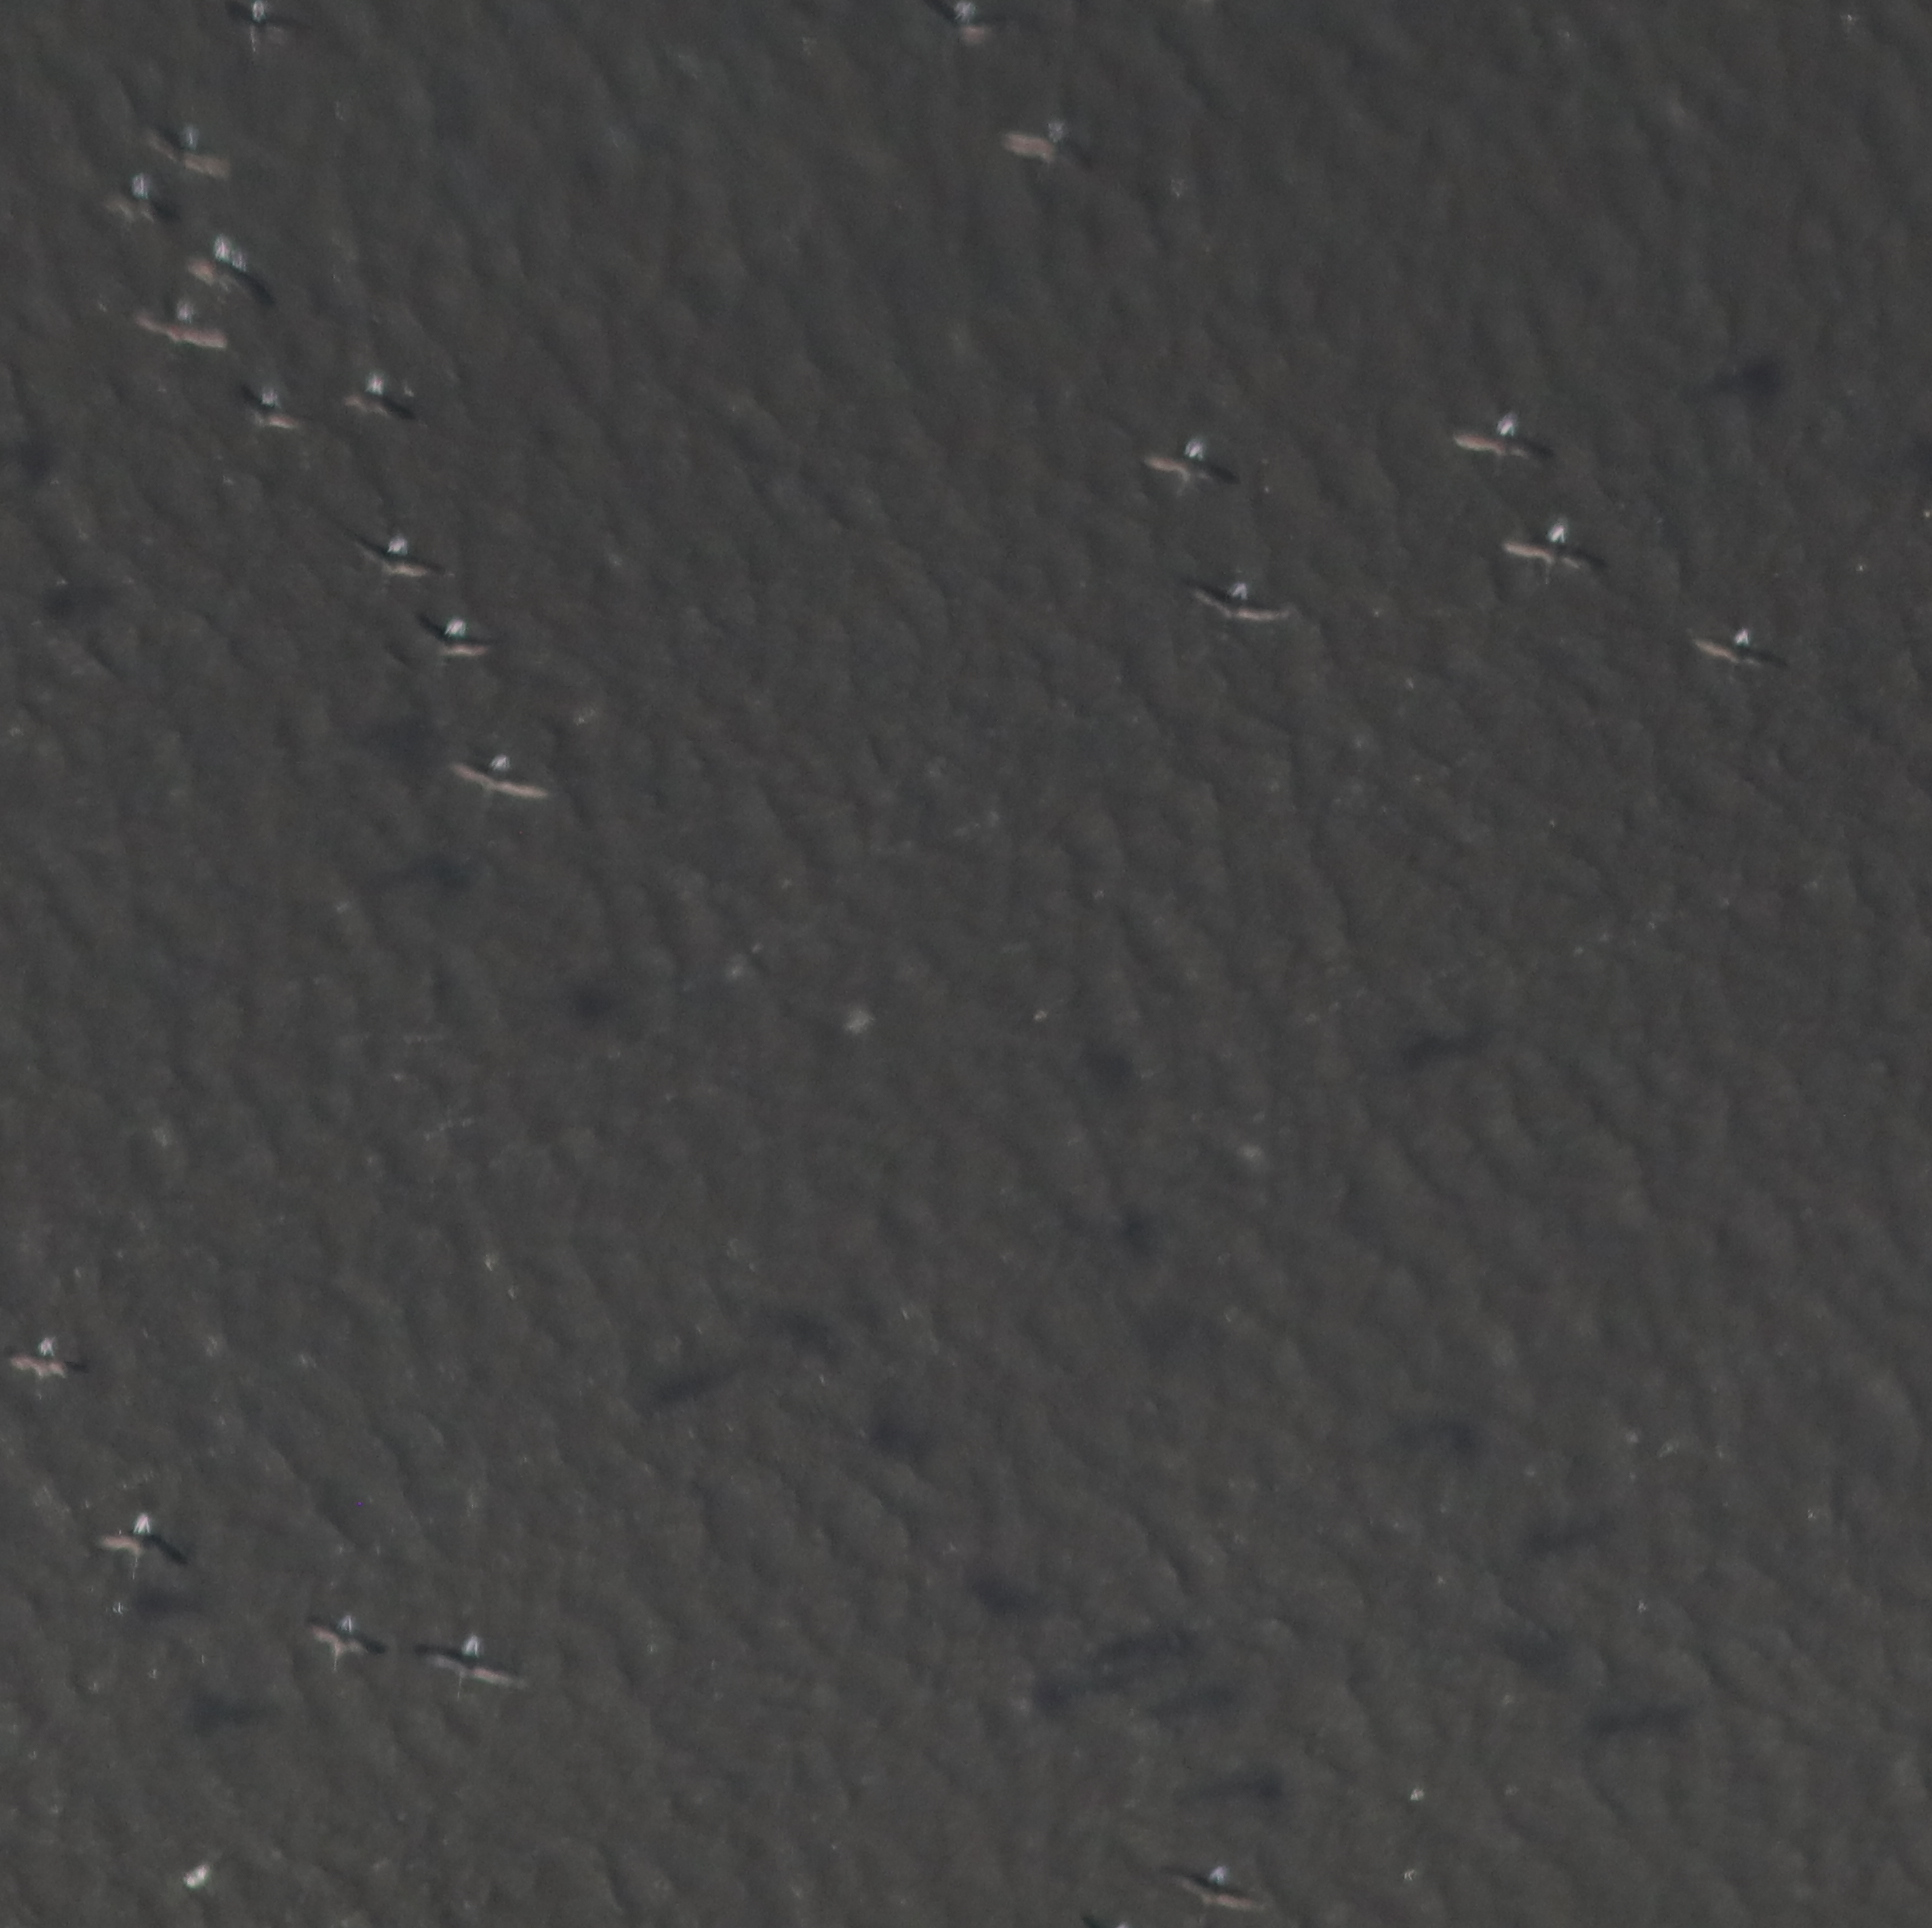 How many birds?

22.